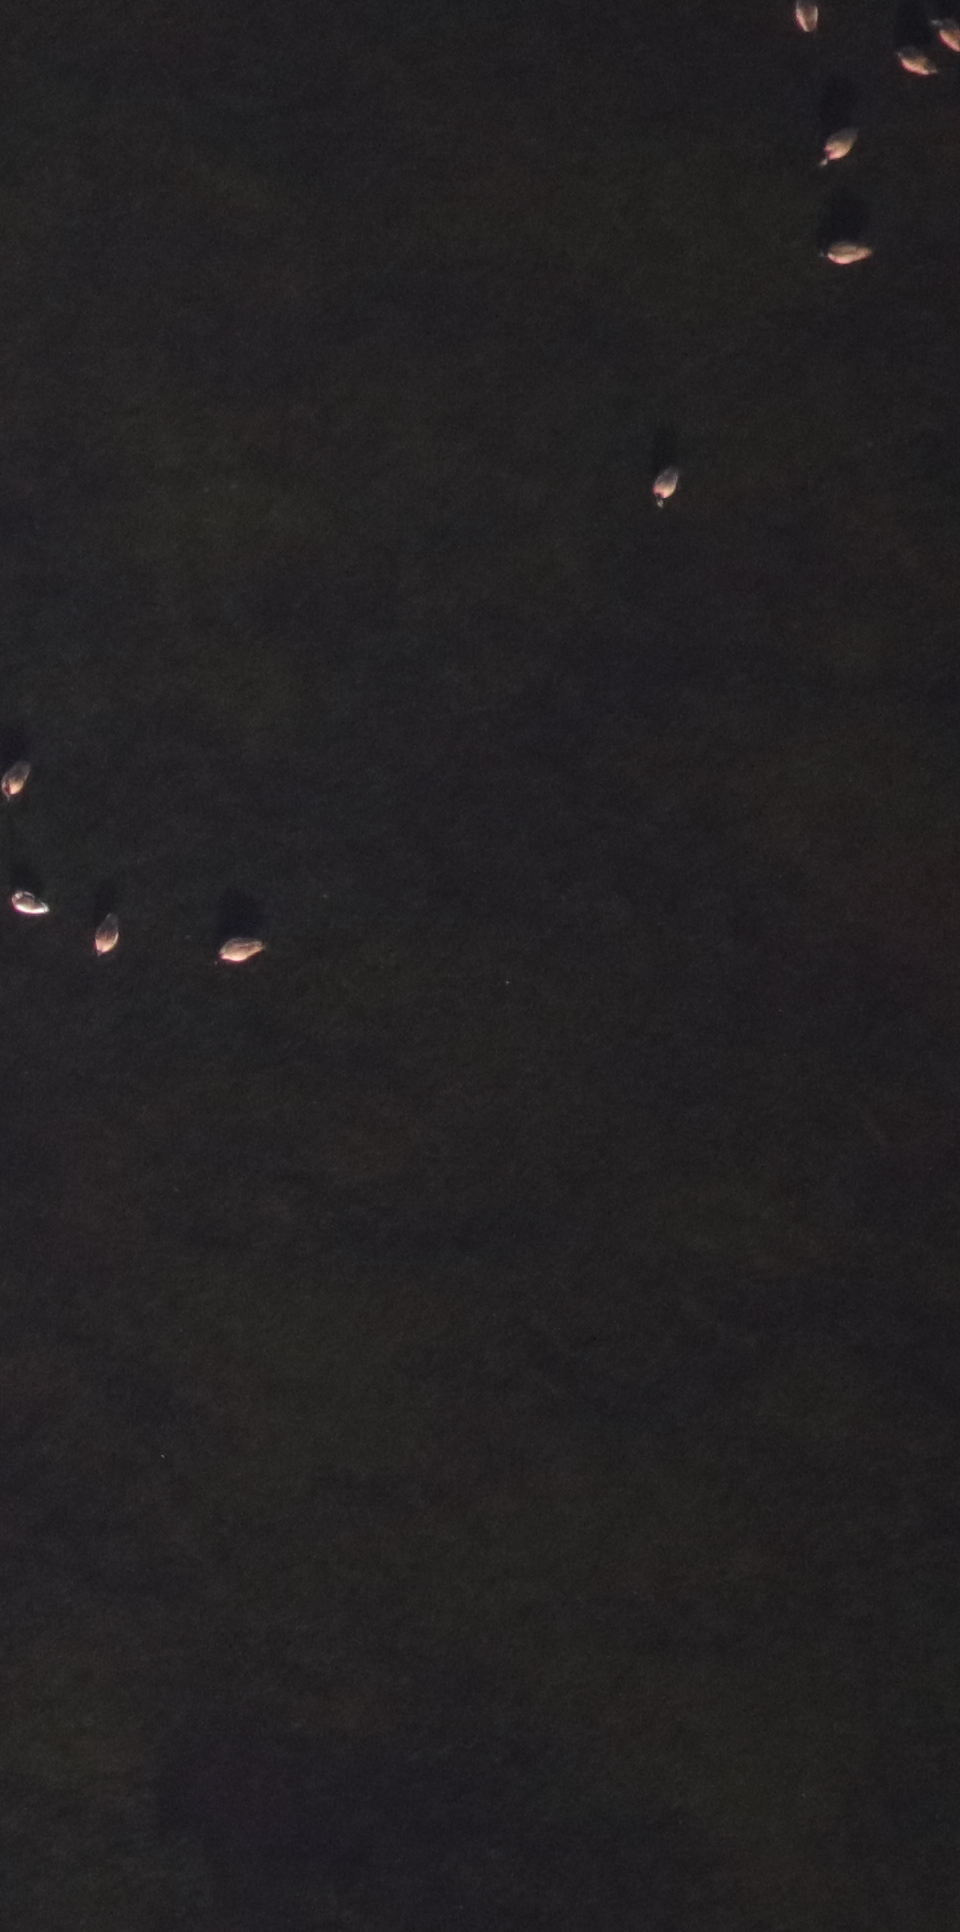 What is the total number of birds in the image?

10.